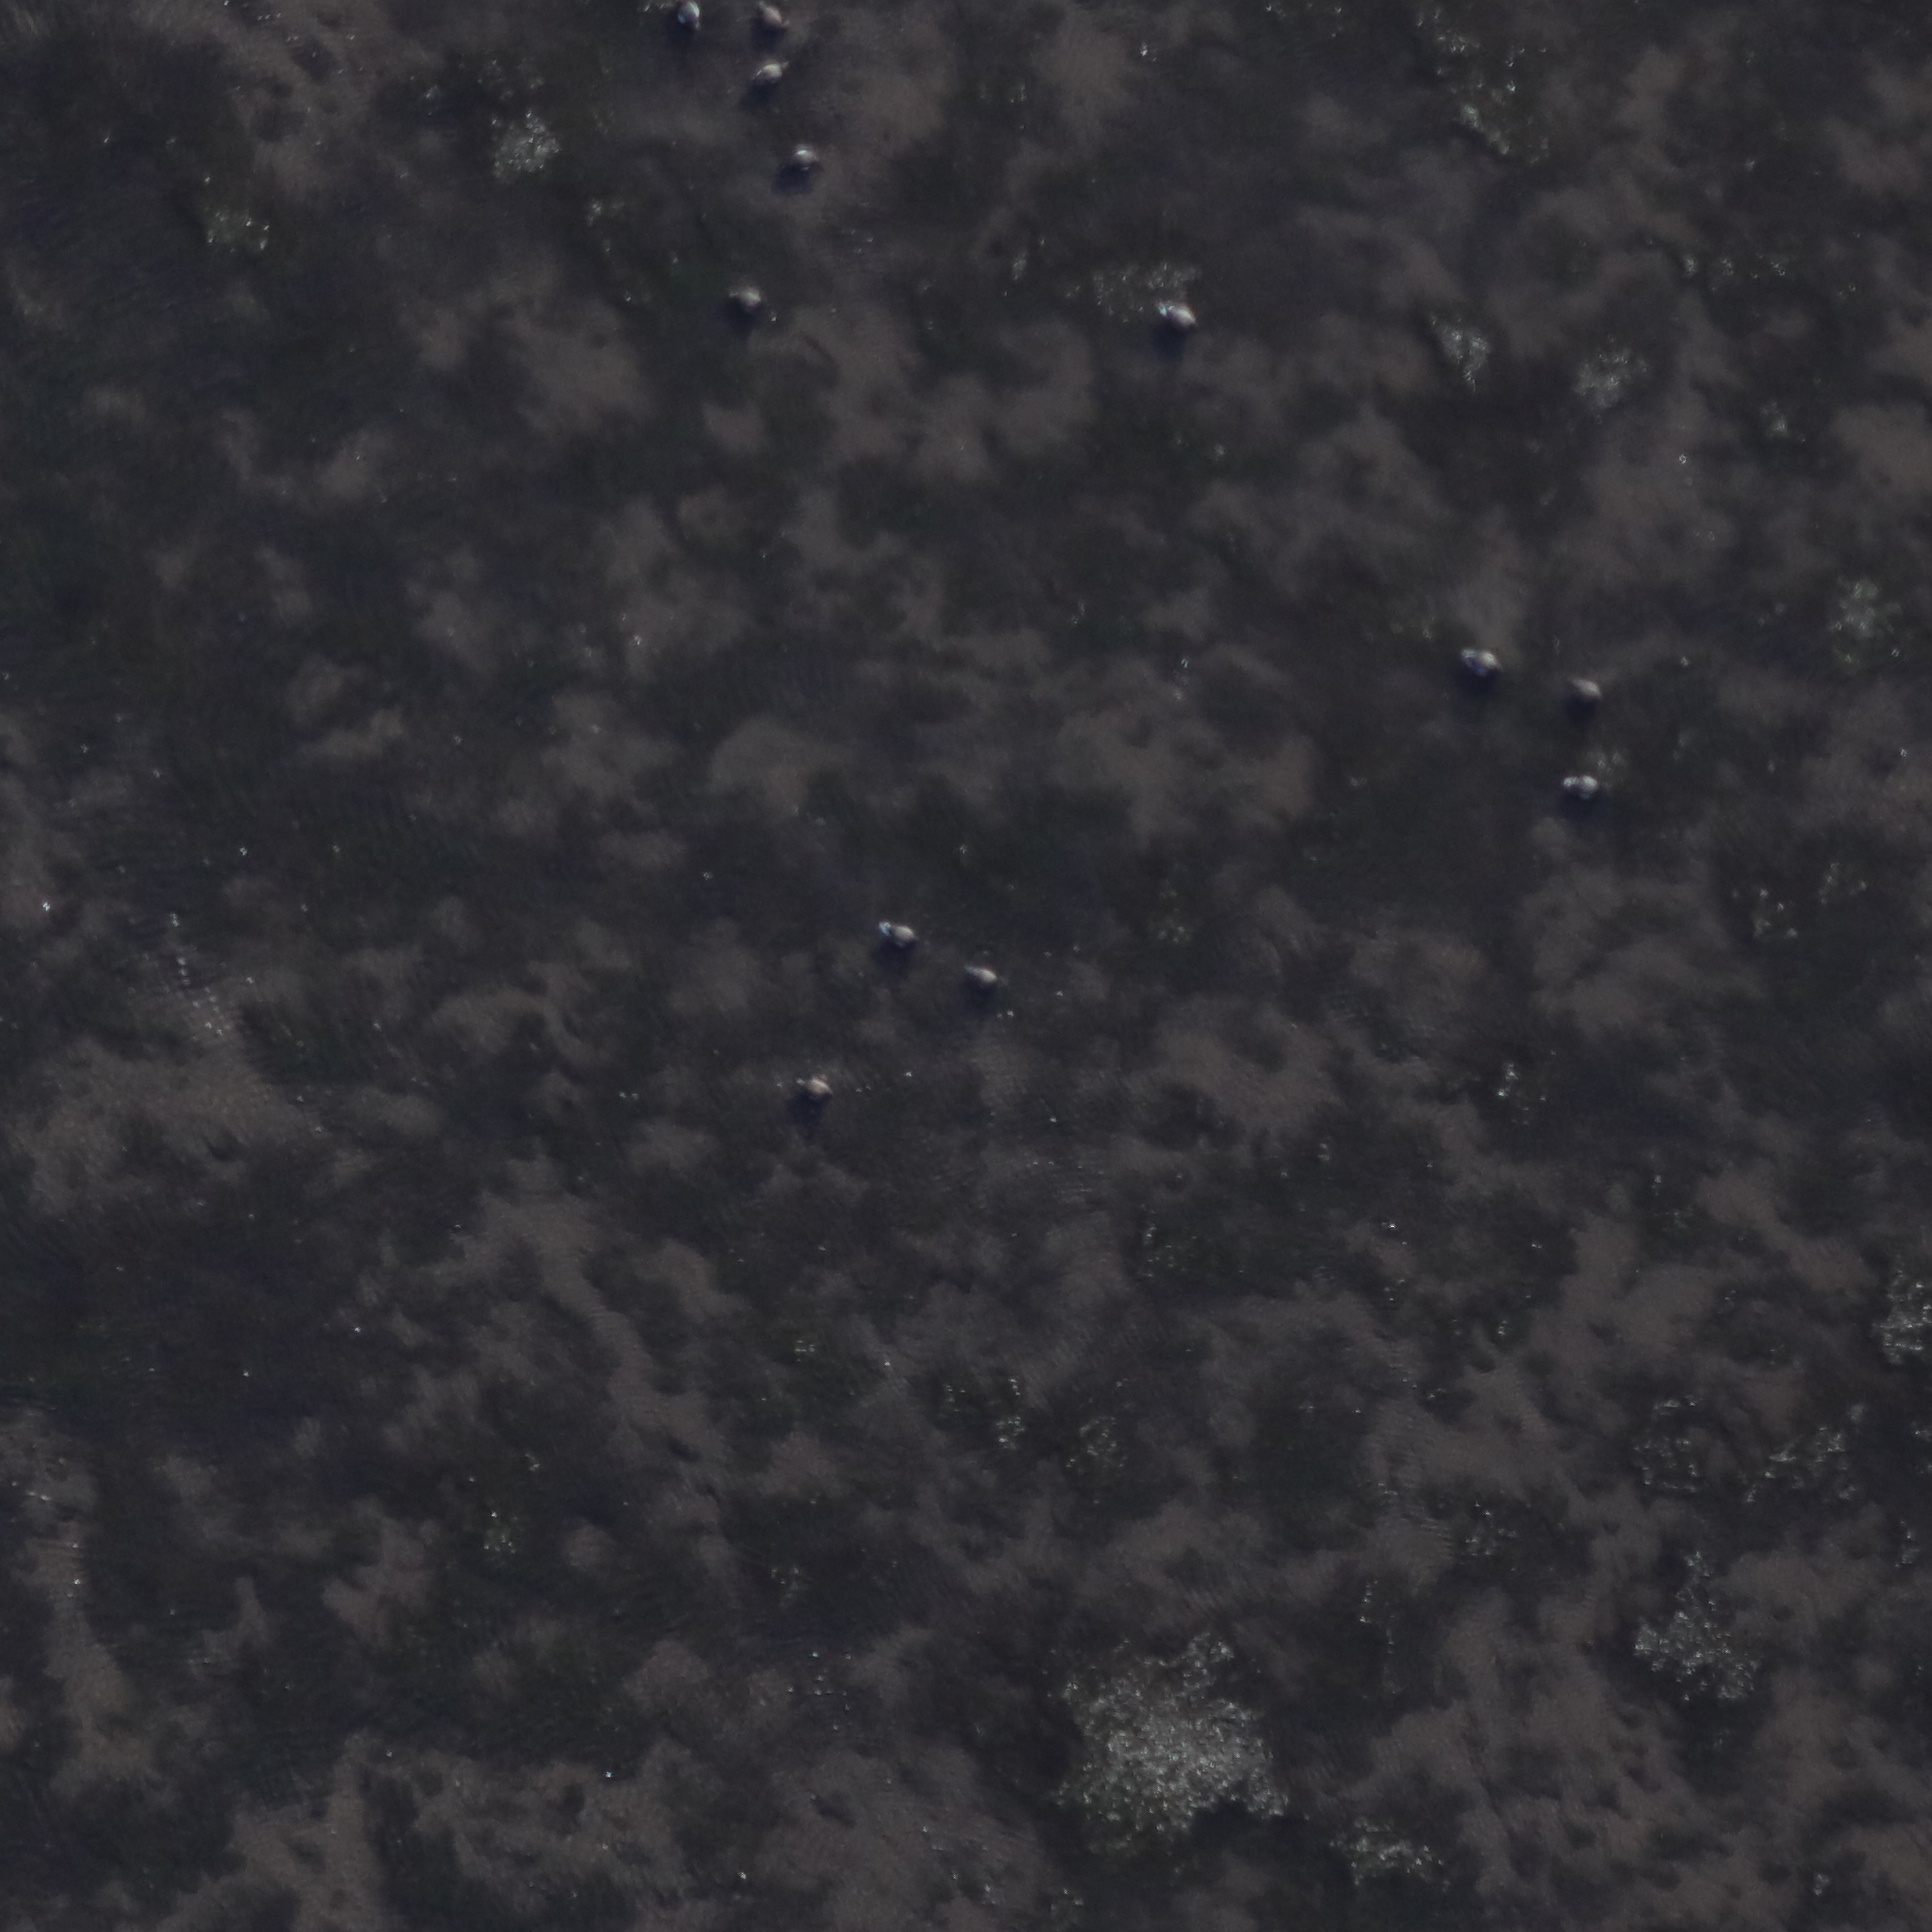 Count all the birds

12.